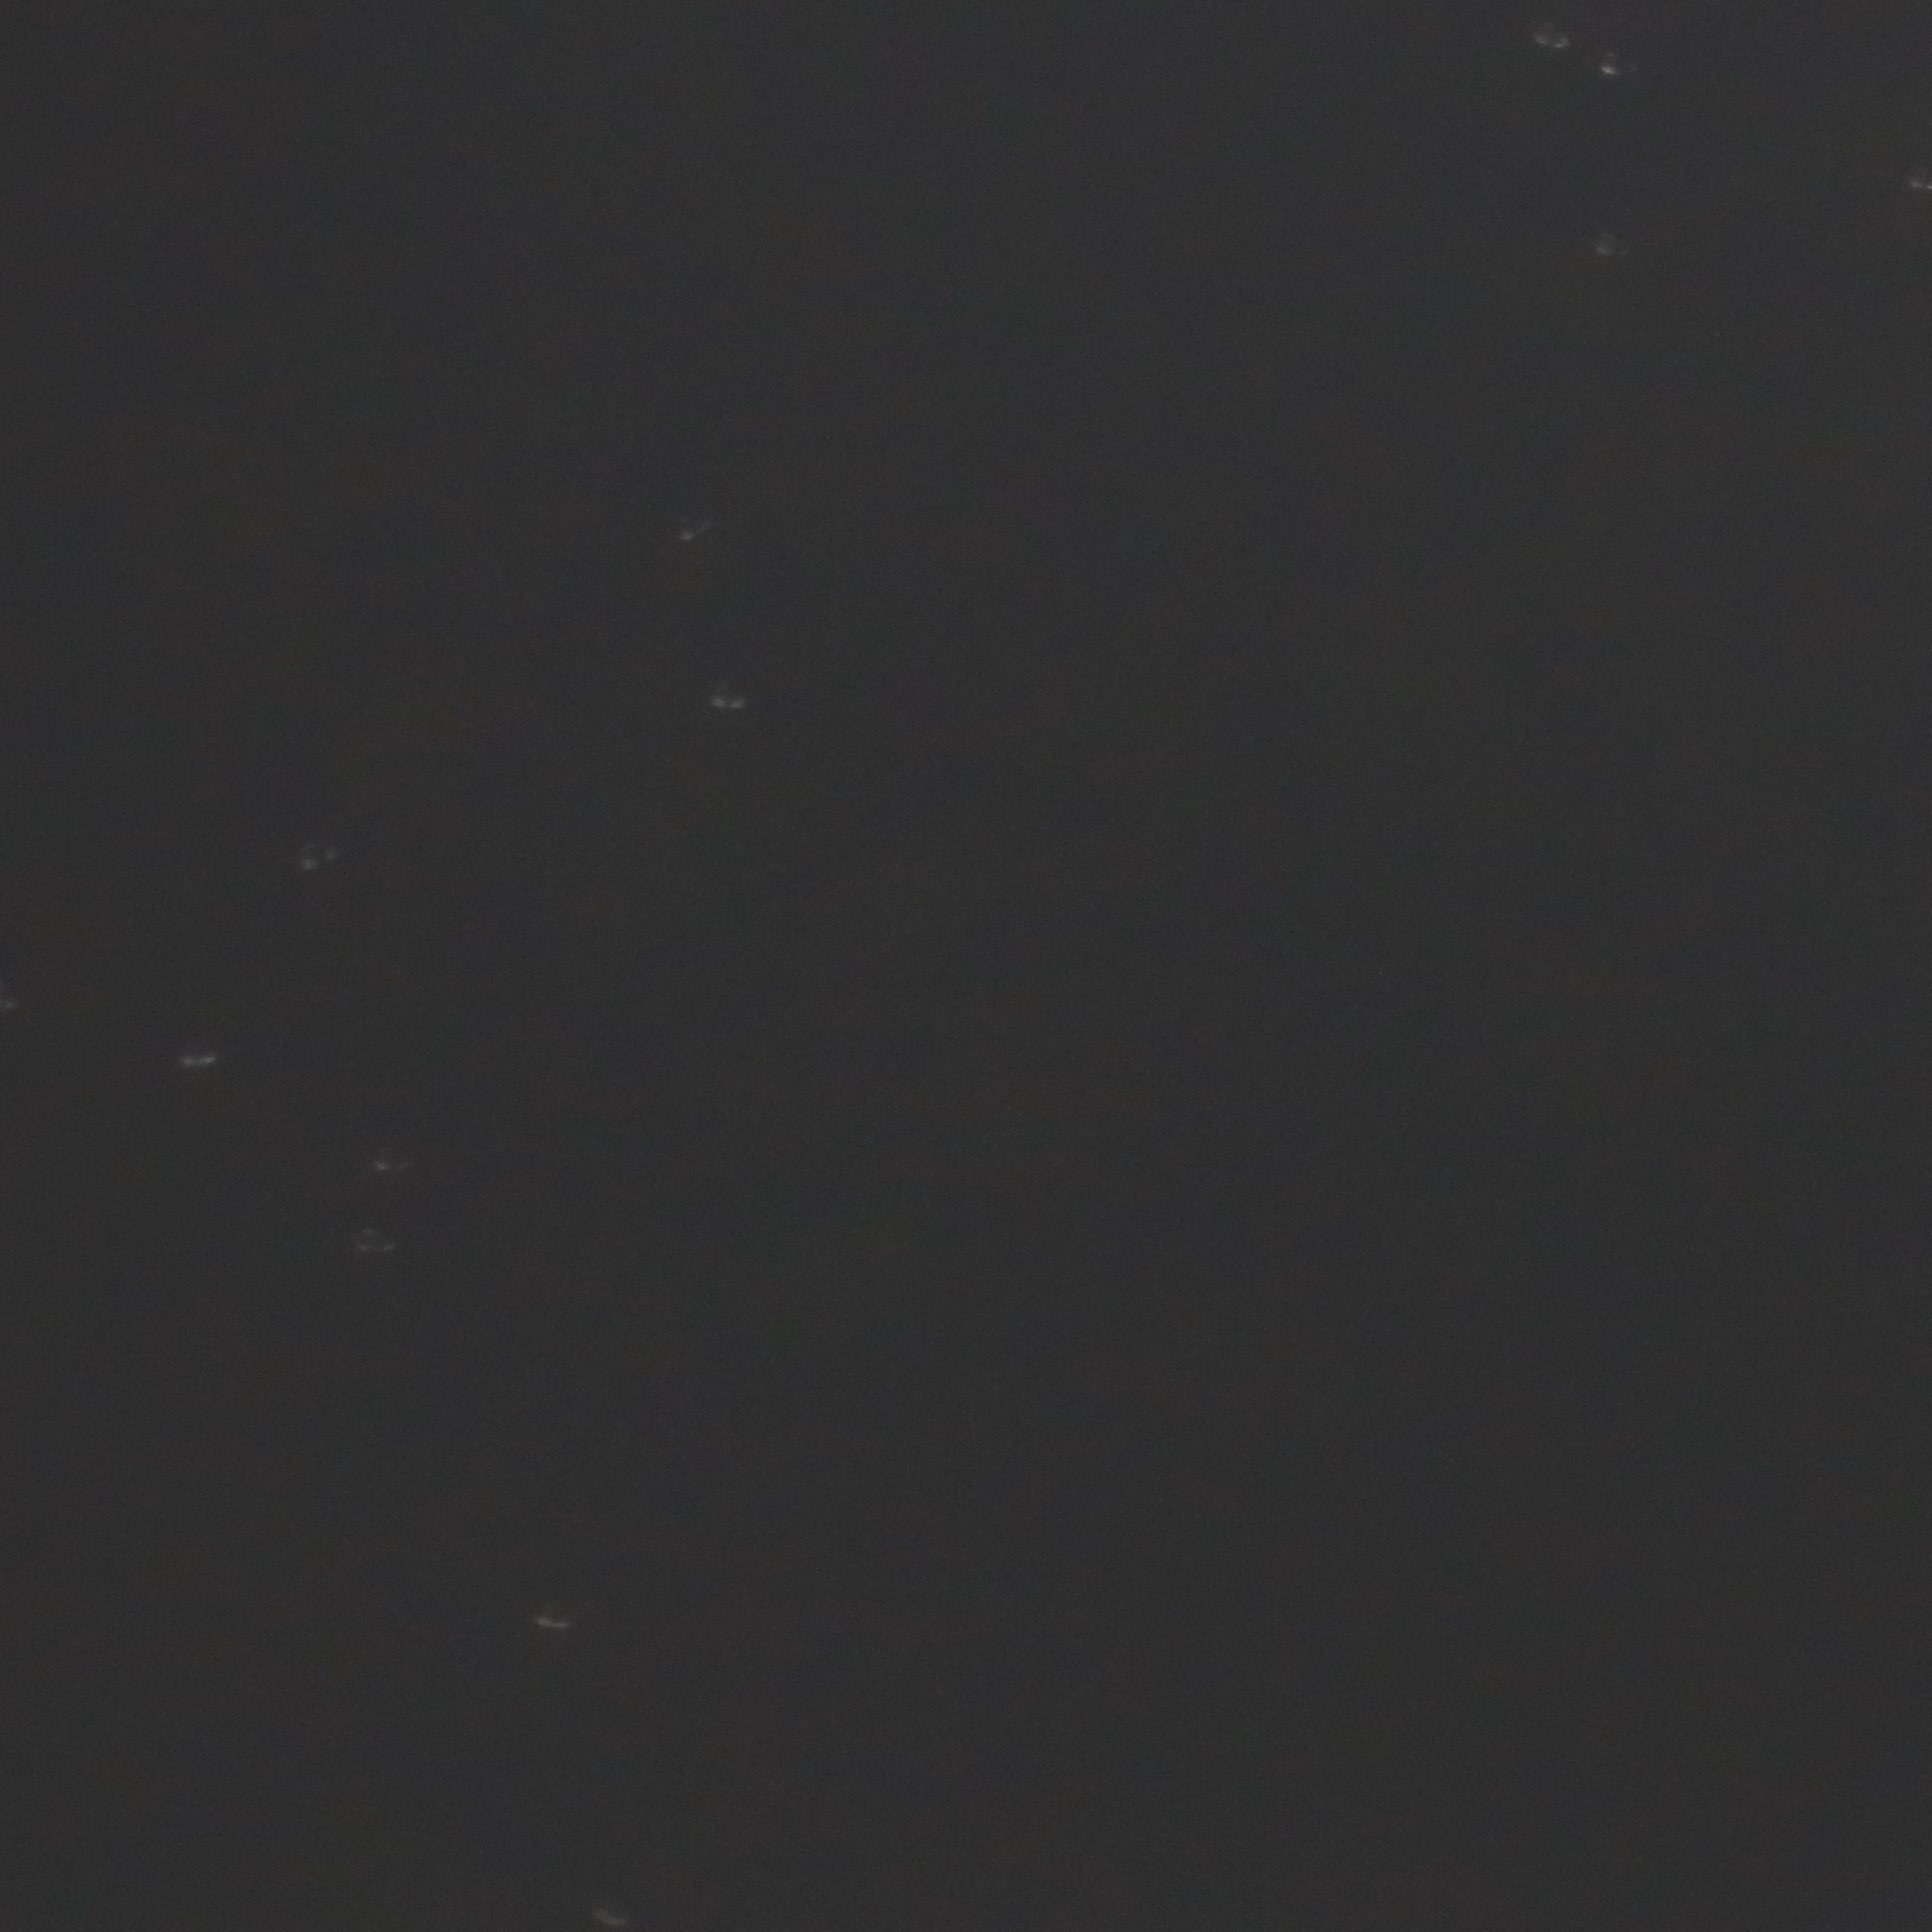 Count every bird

12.